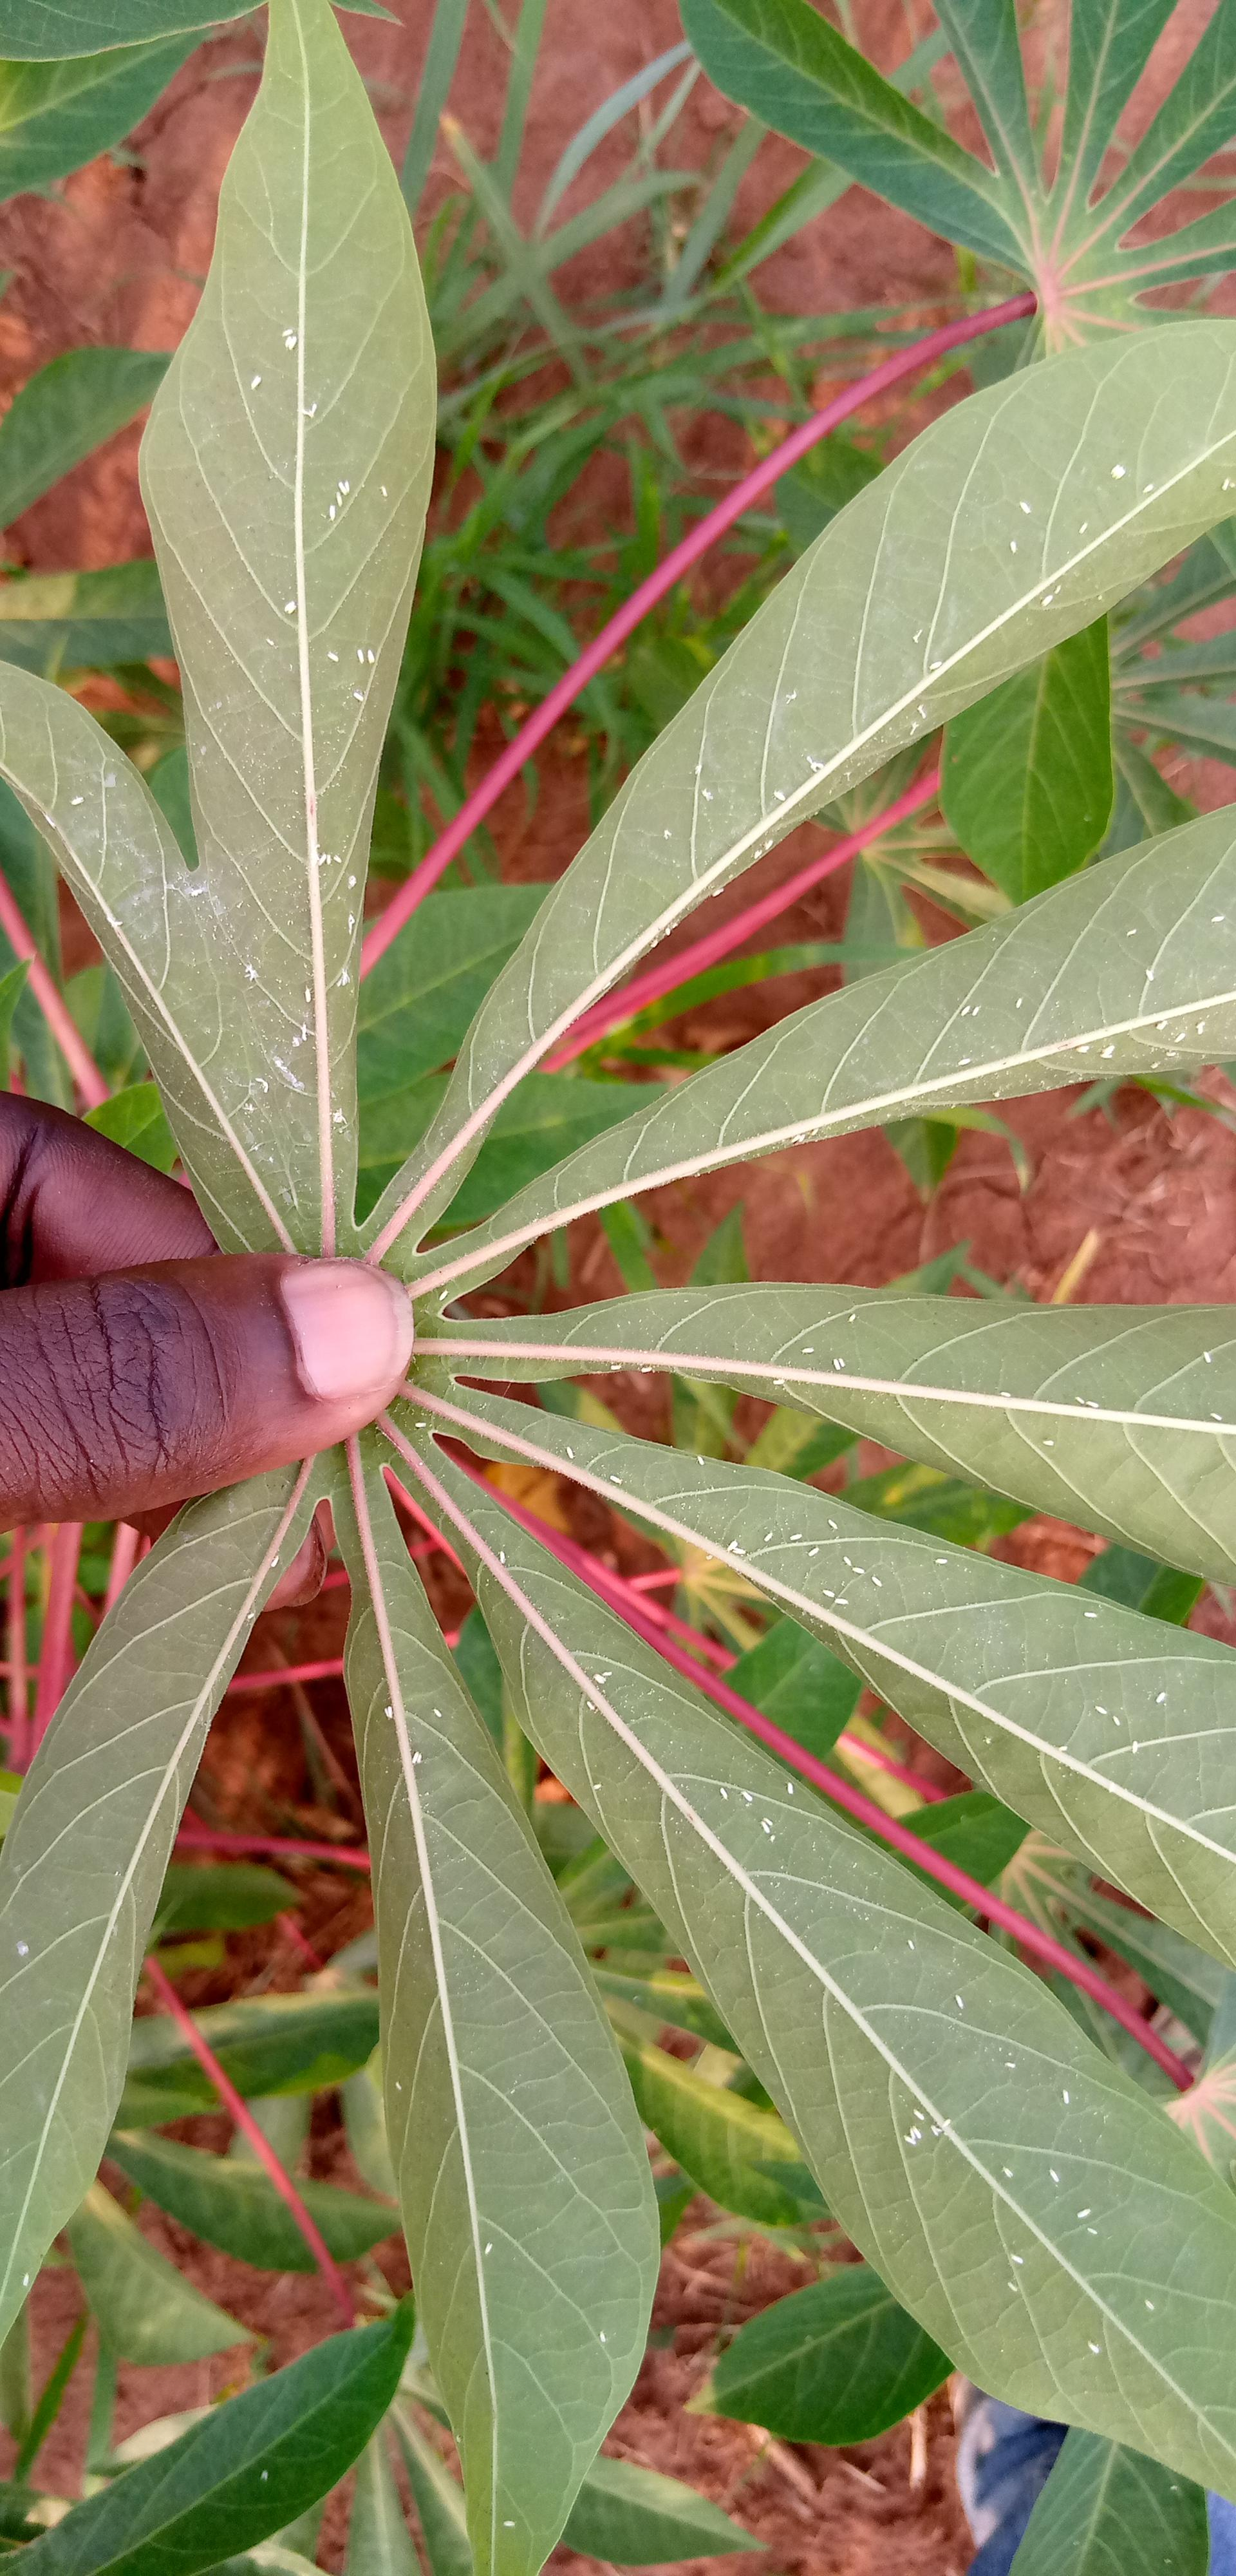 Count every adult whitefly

143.